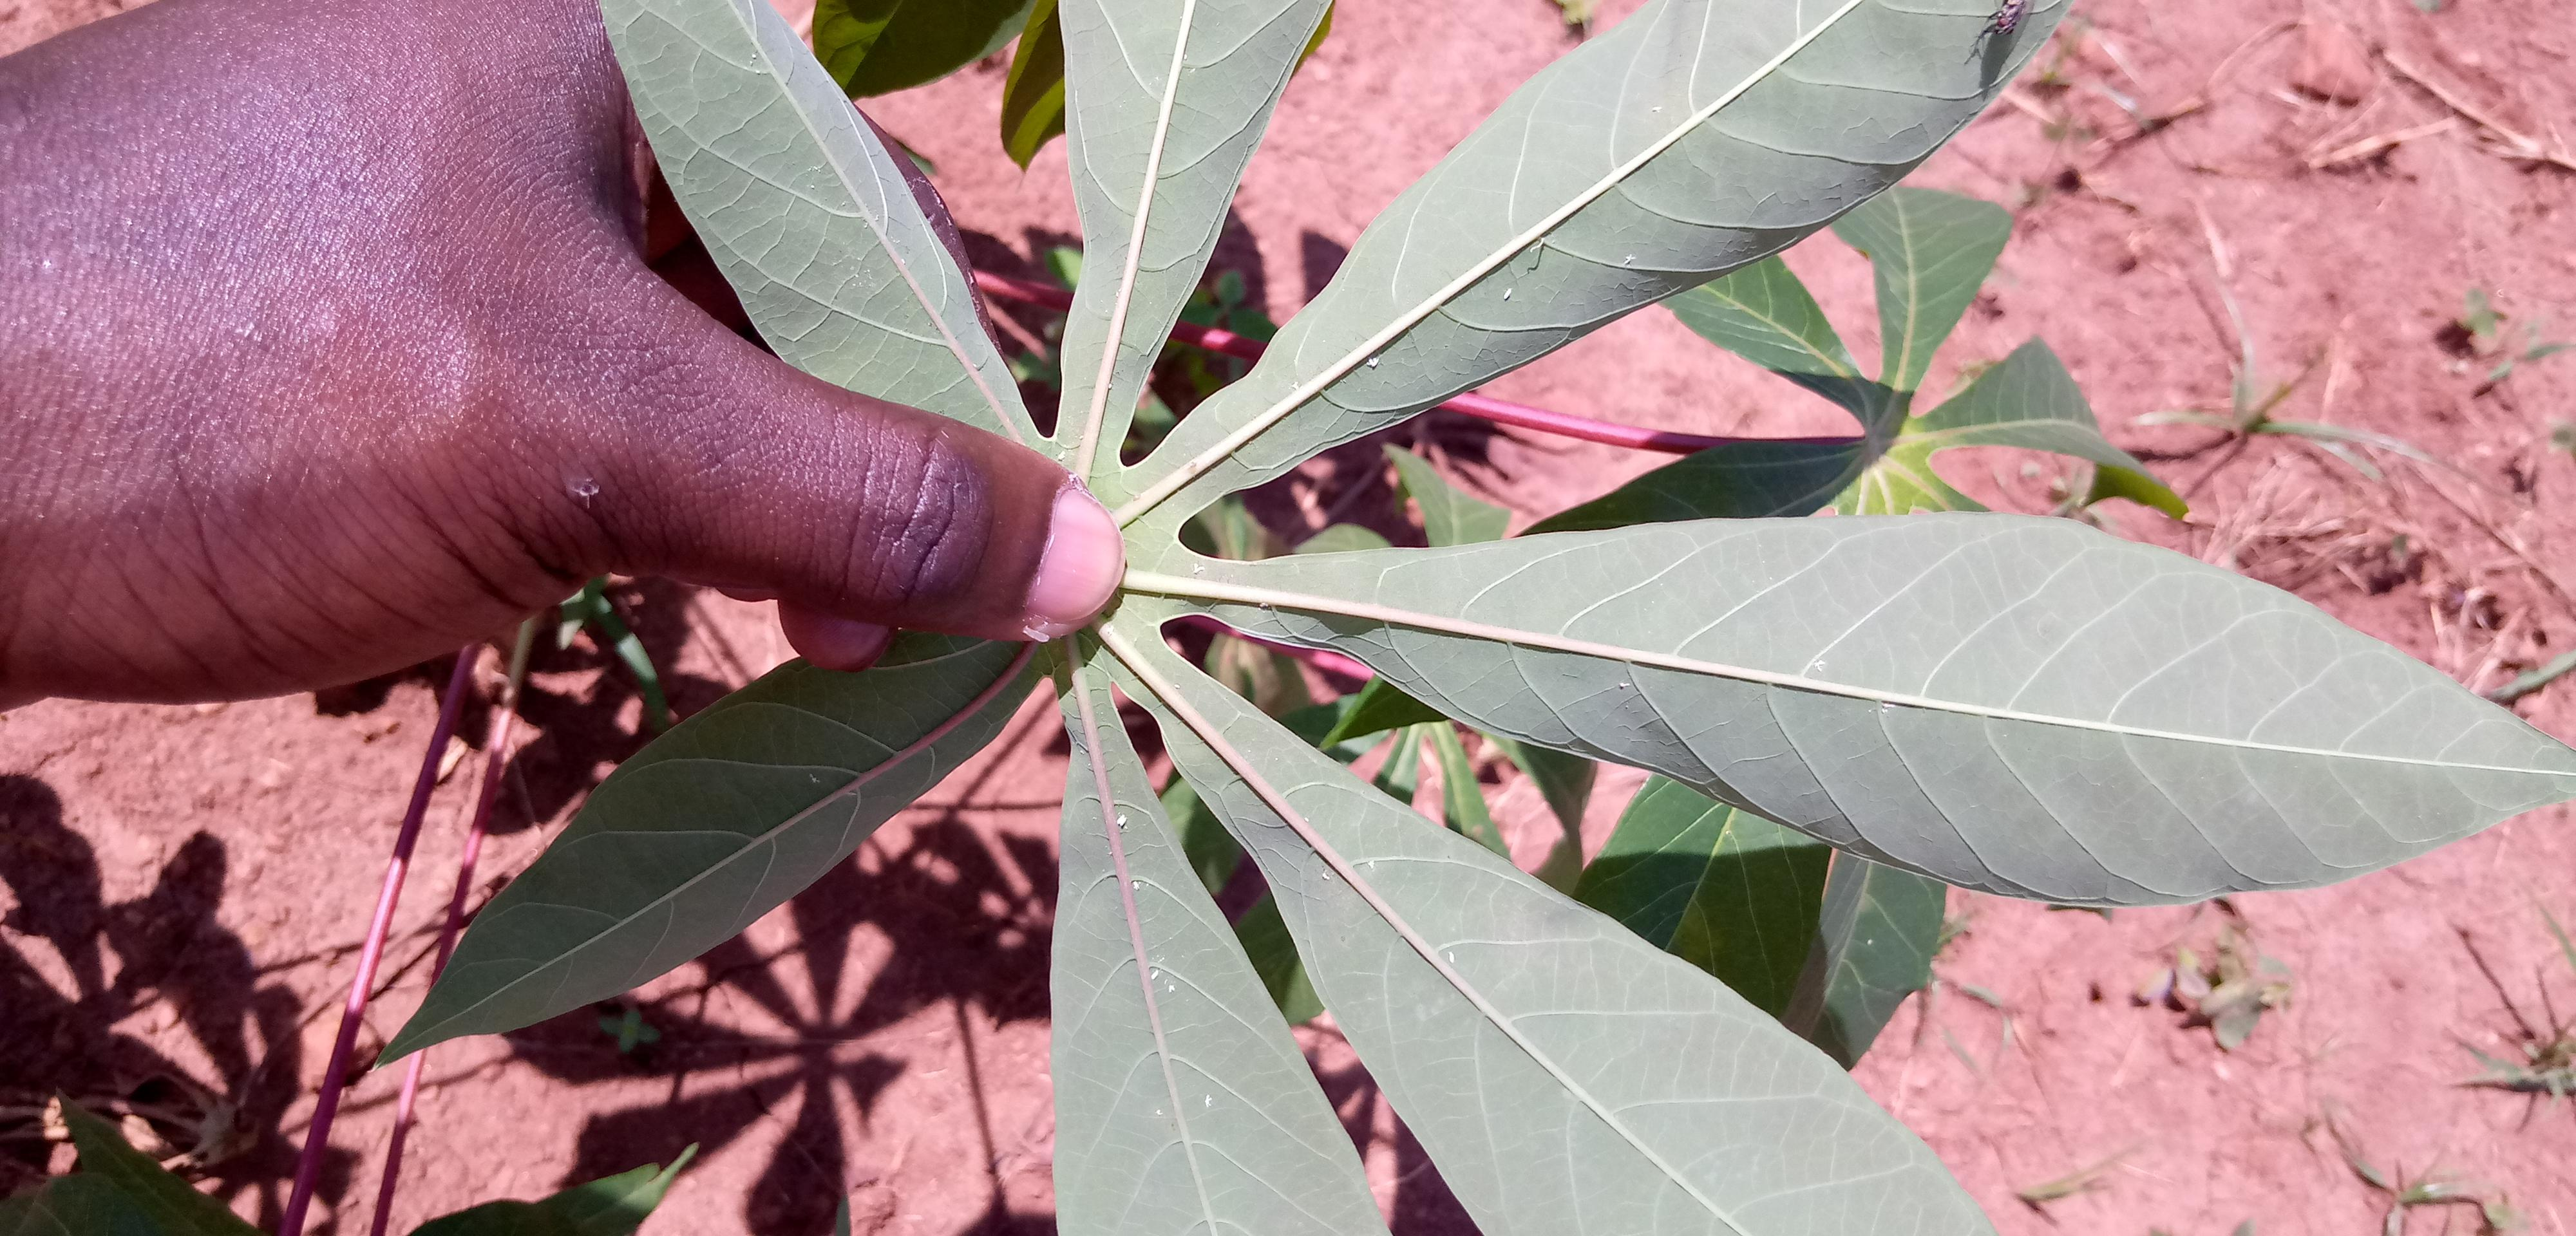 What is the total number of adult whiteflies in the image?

15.